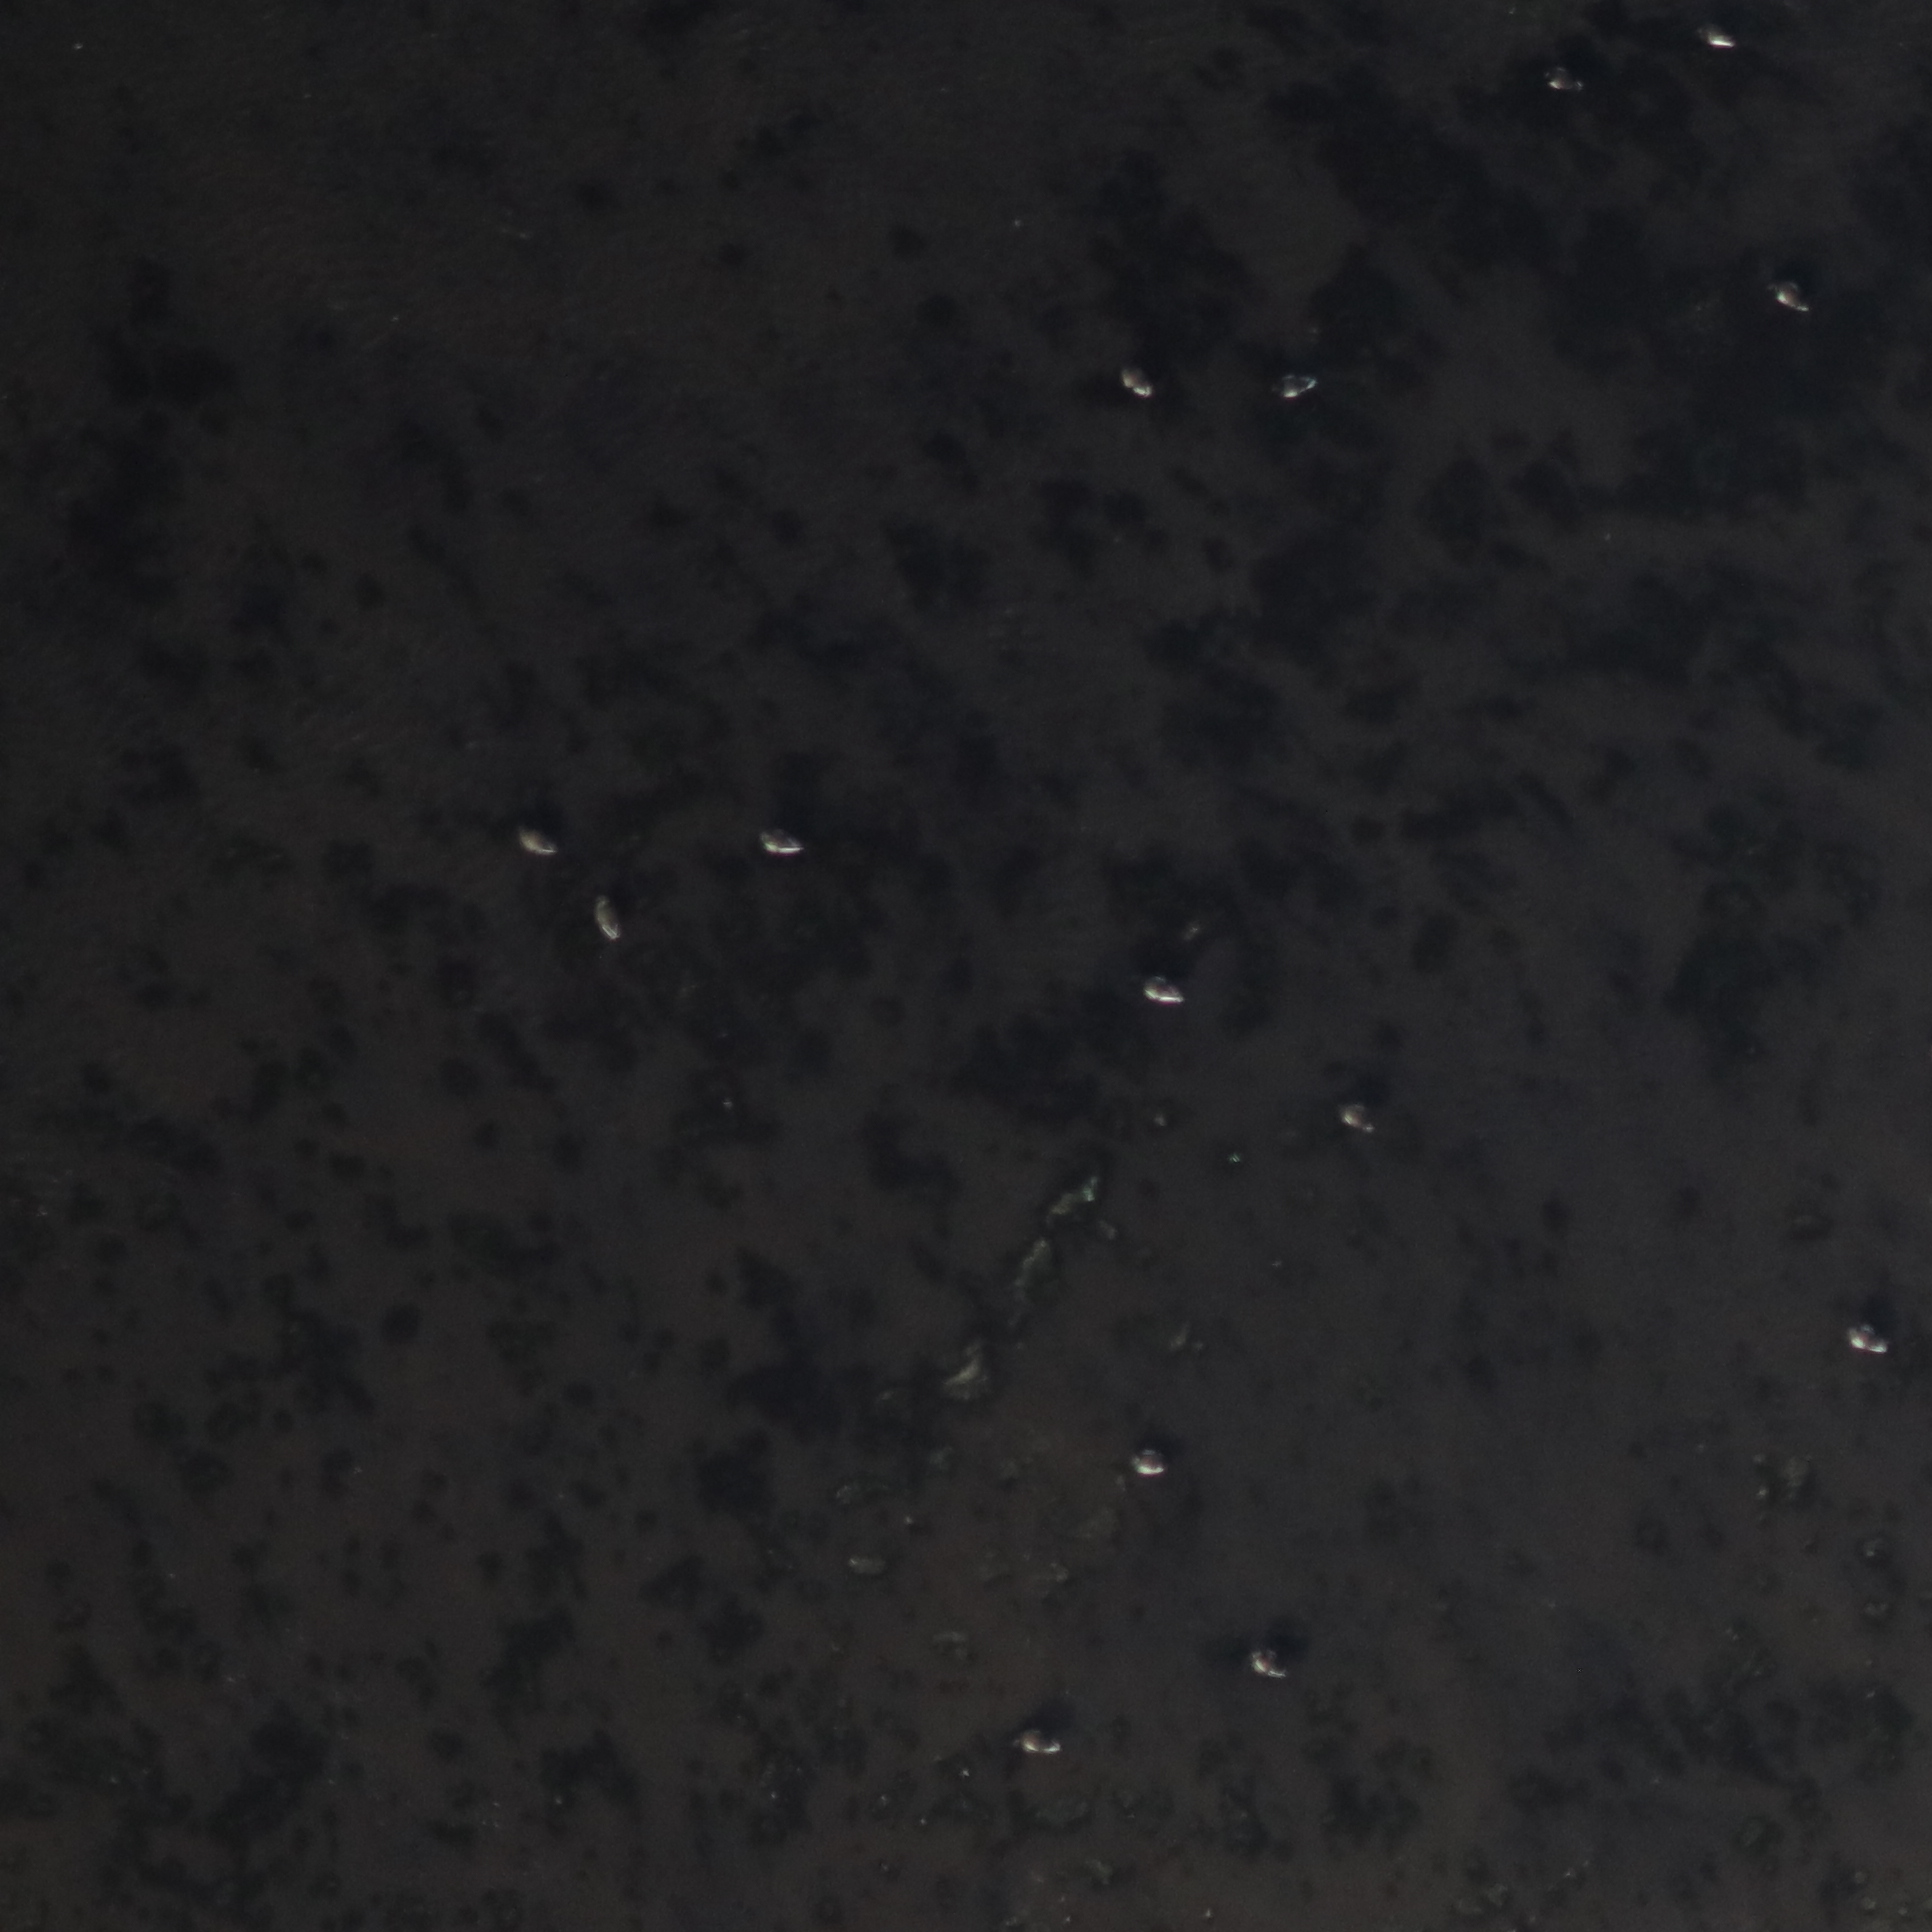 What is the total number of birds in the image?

14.